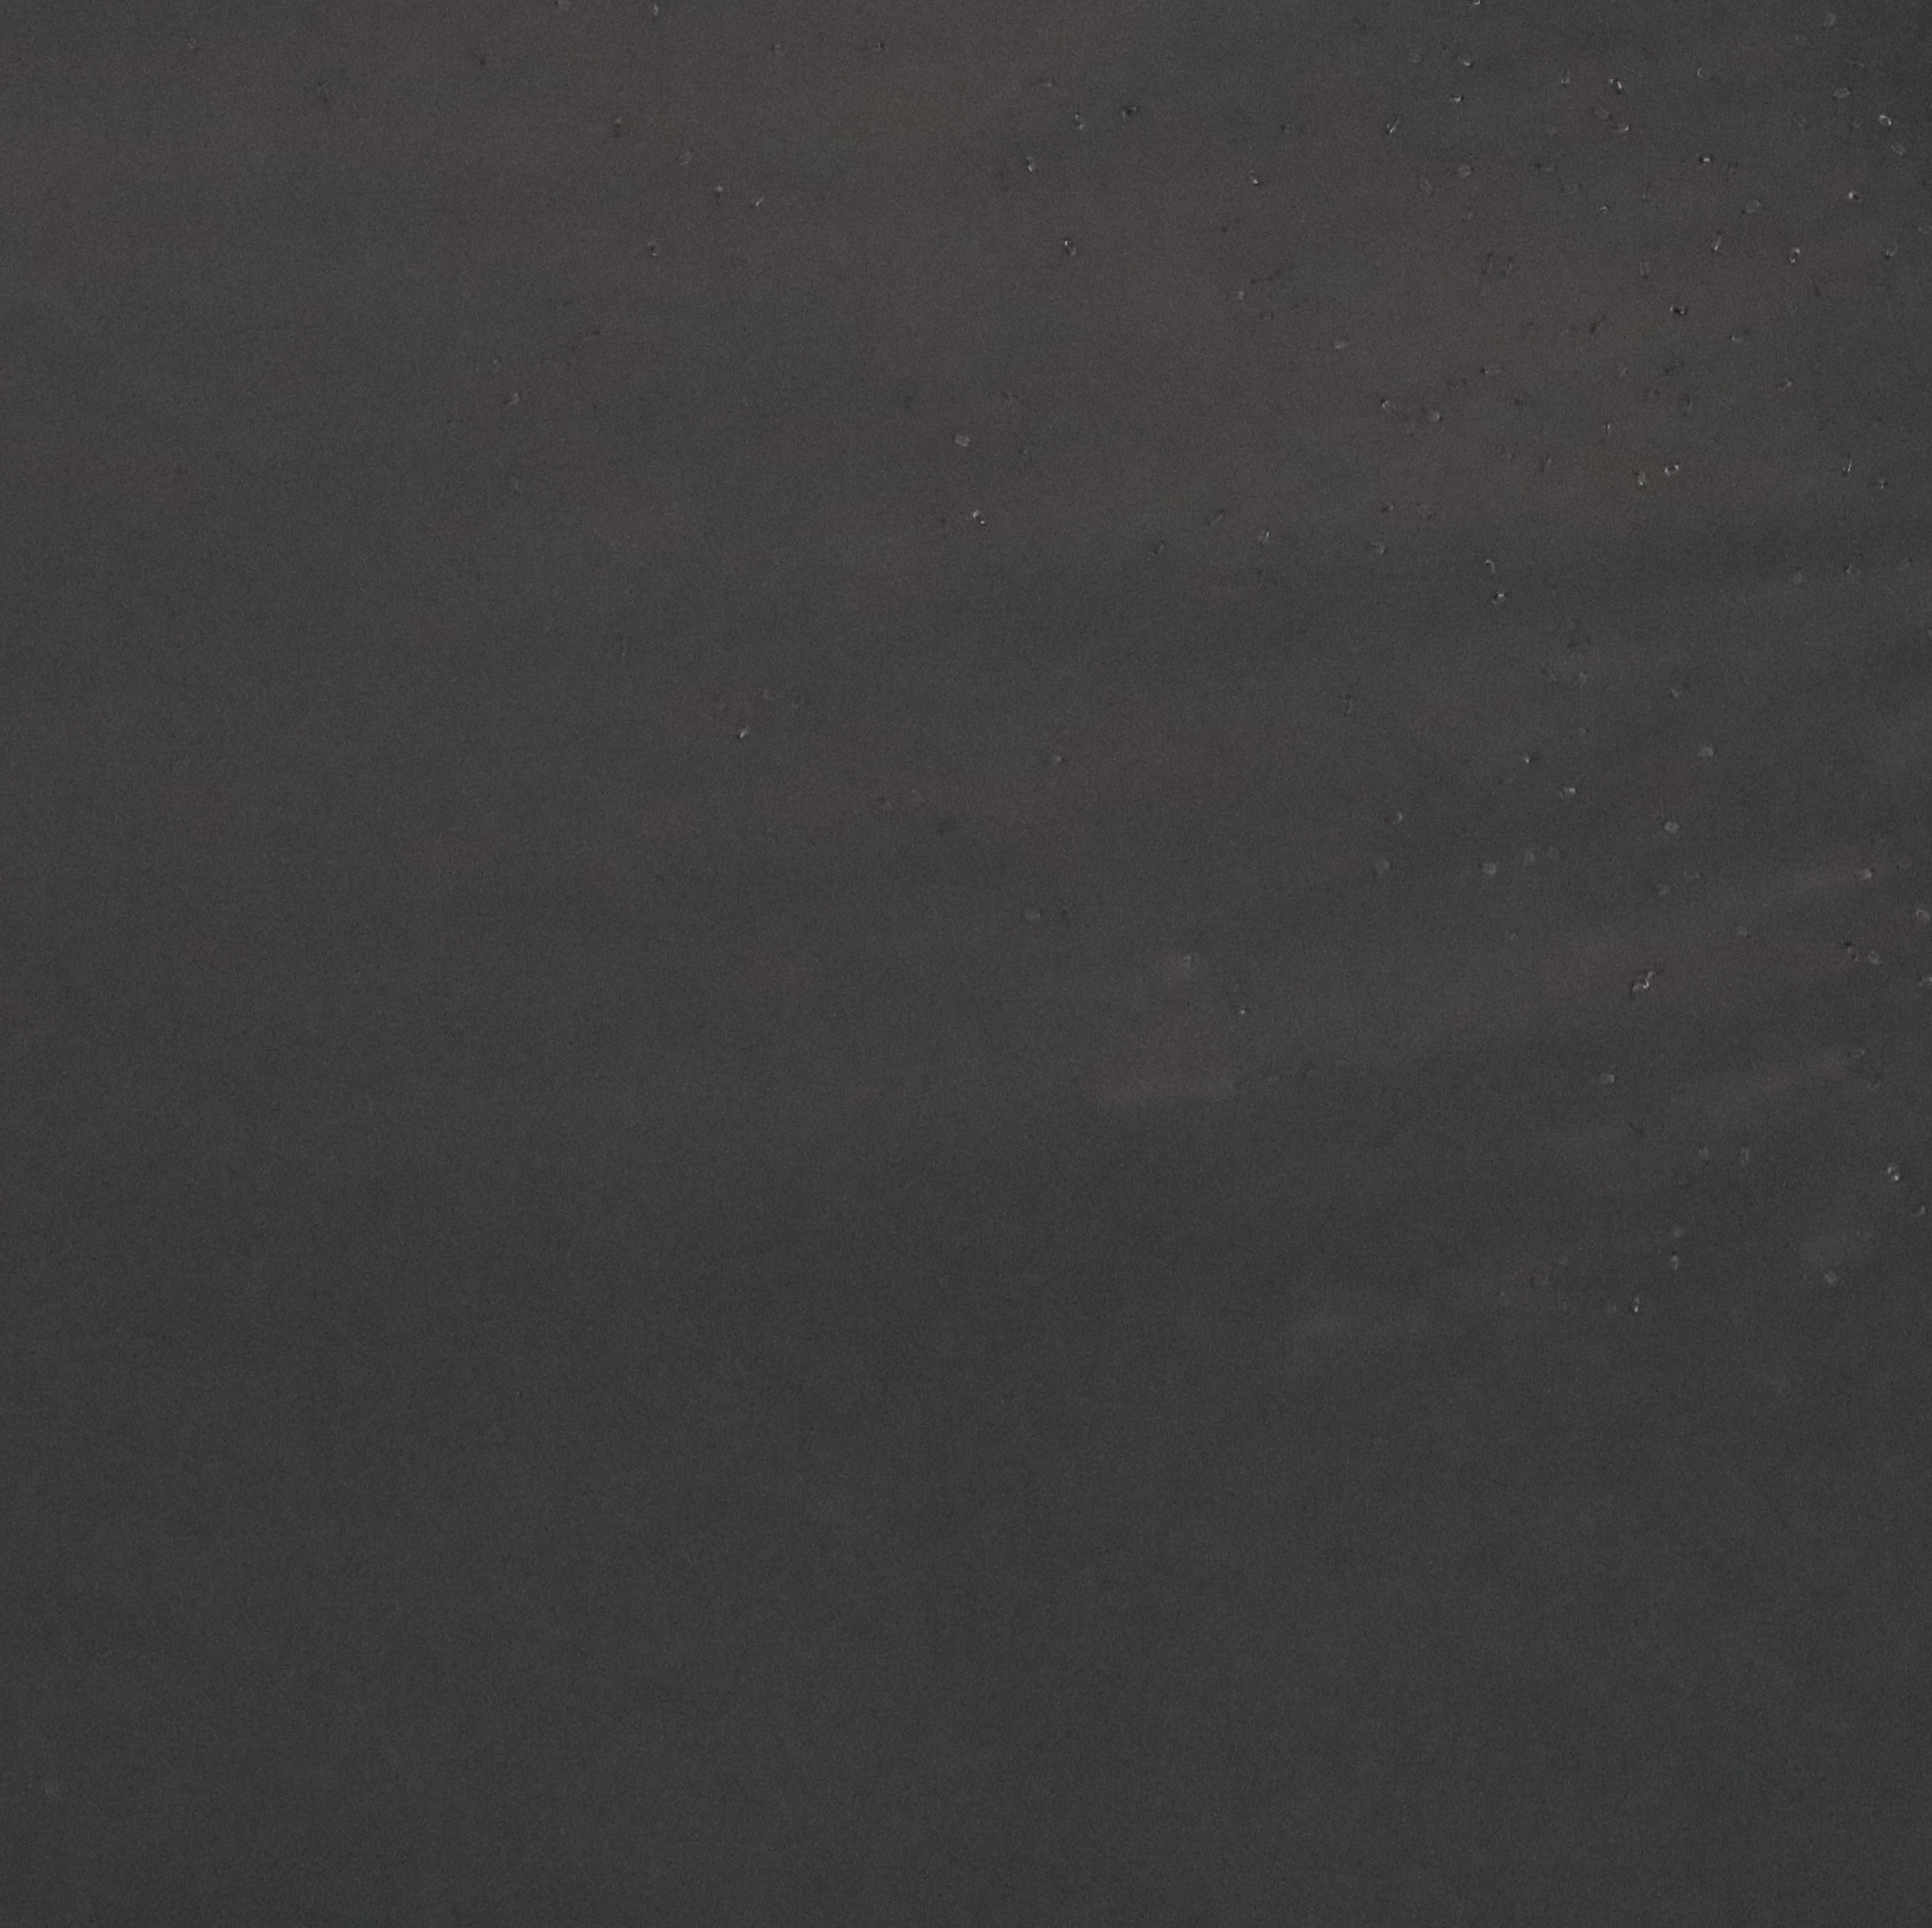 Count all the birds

159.